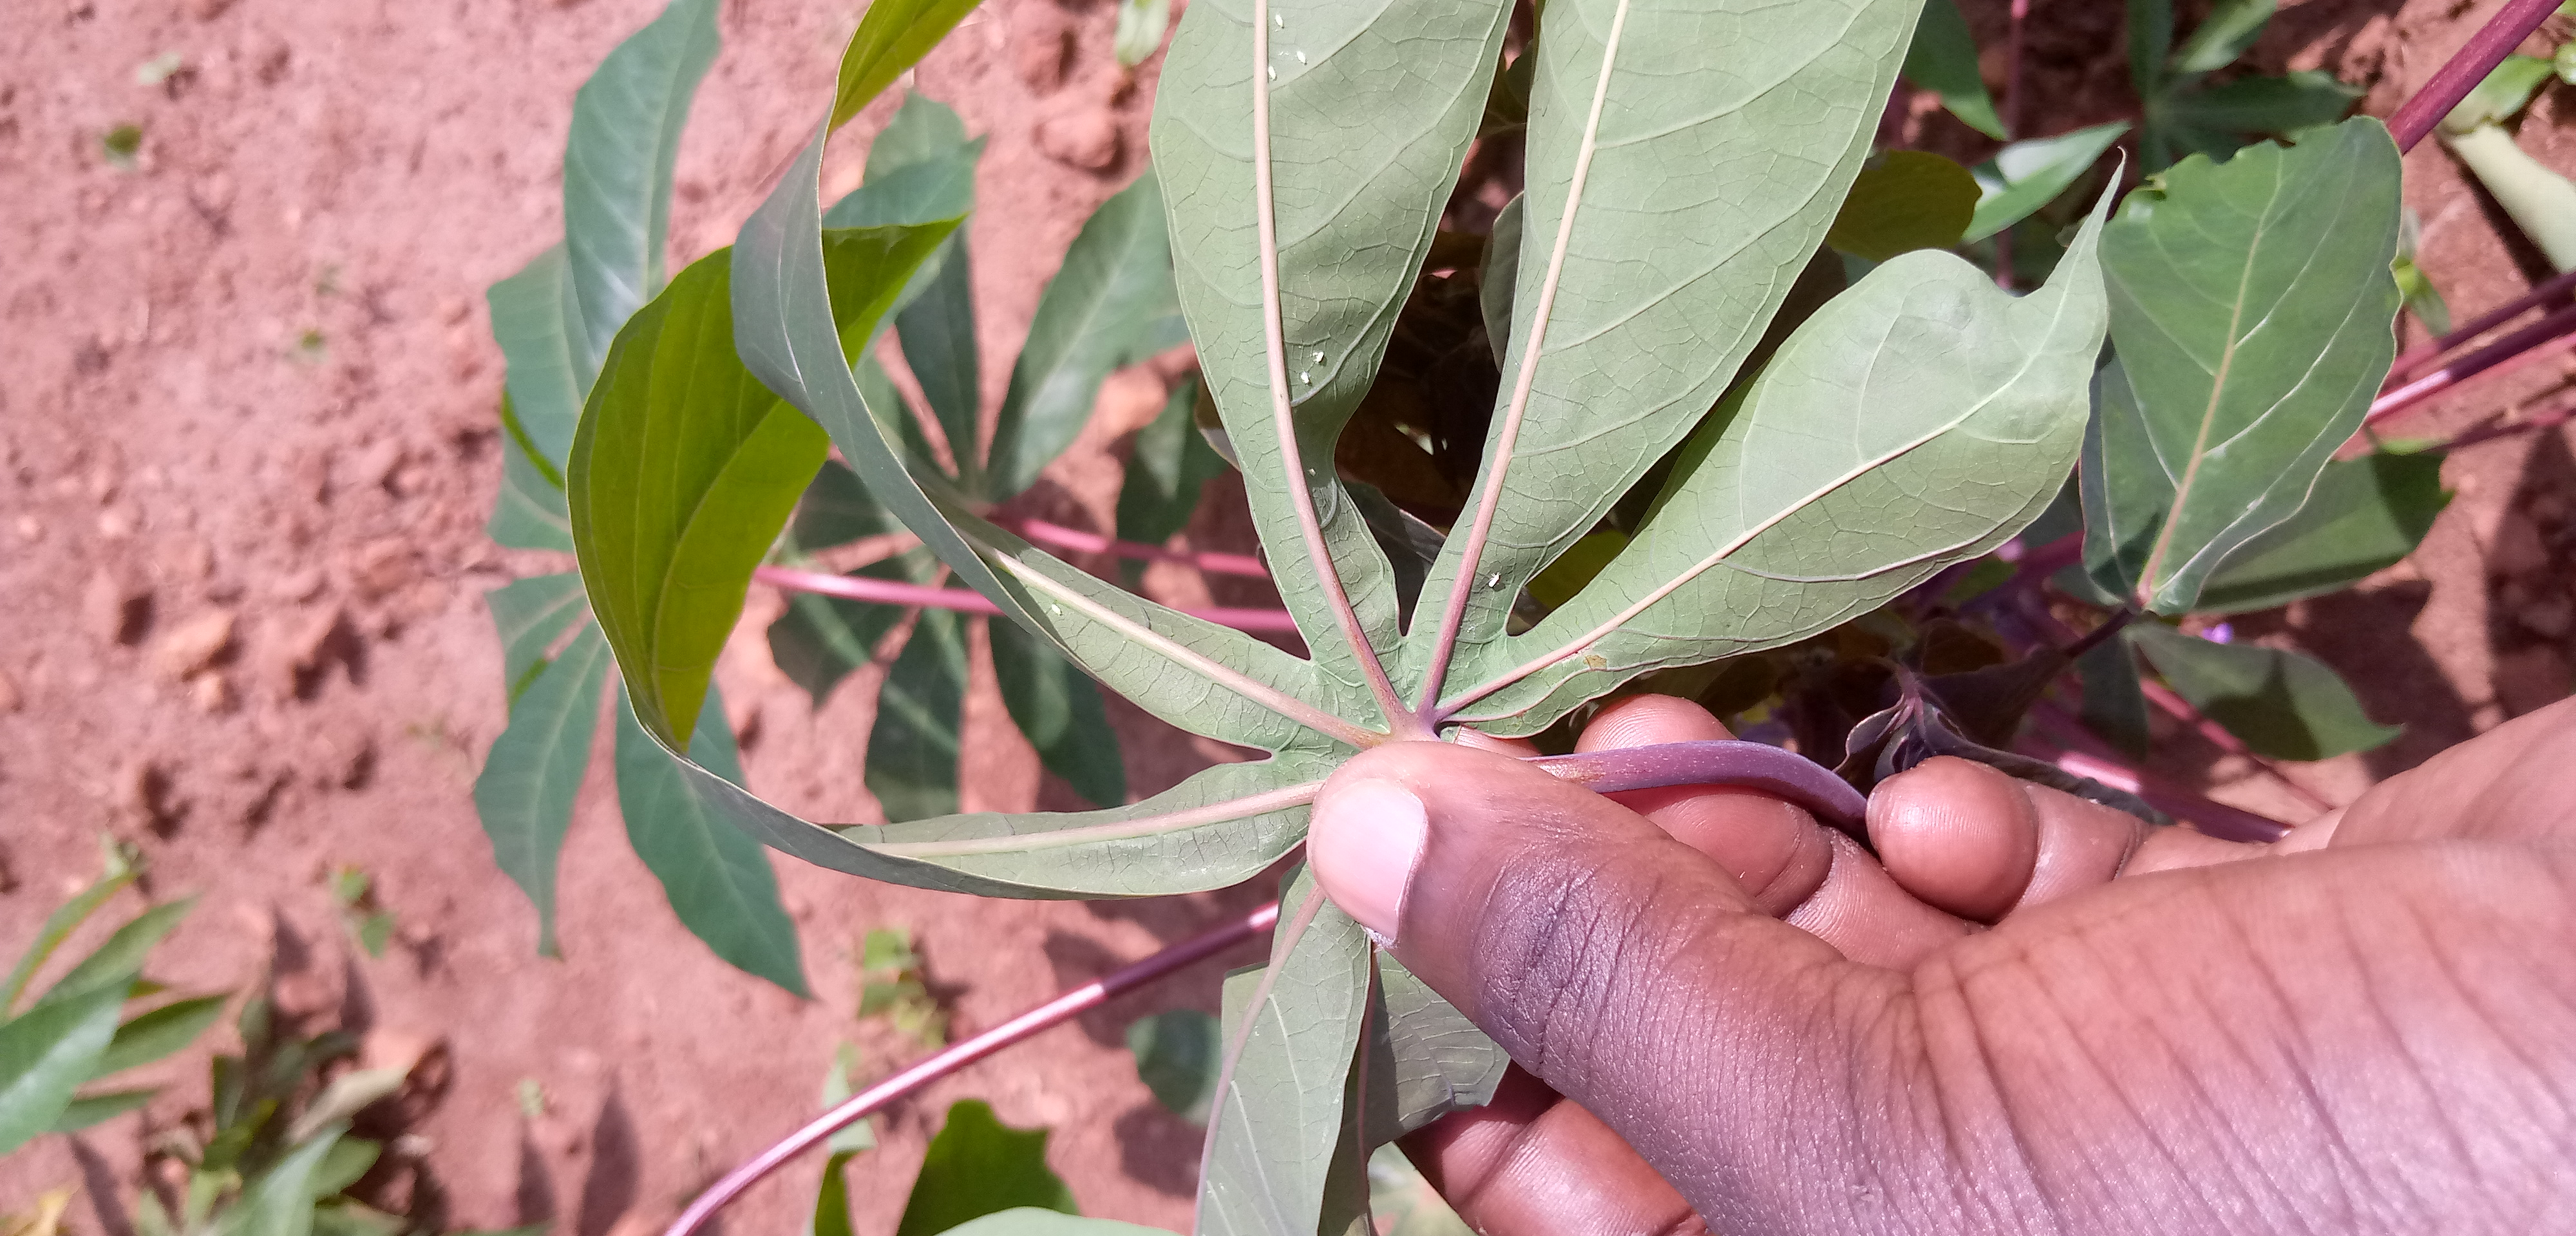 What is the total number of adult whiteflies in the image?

8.